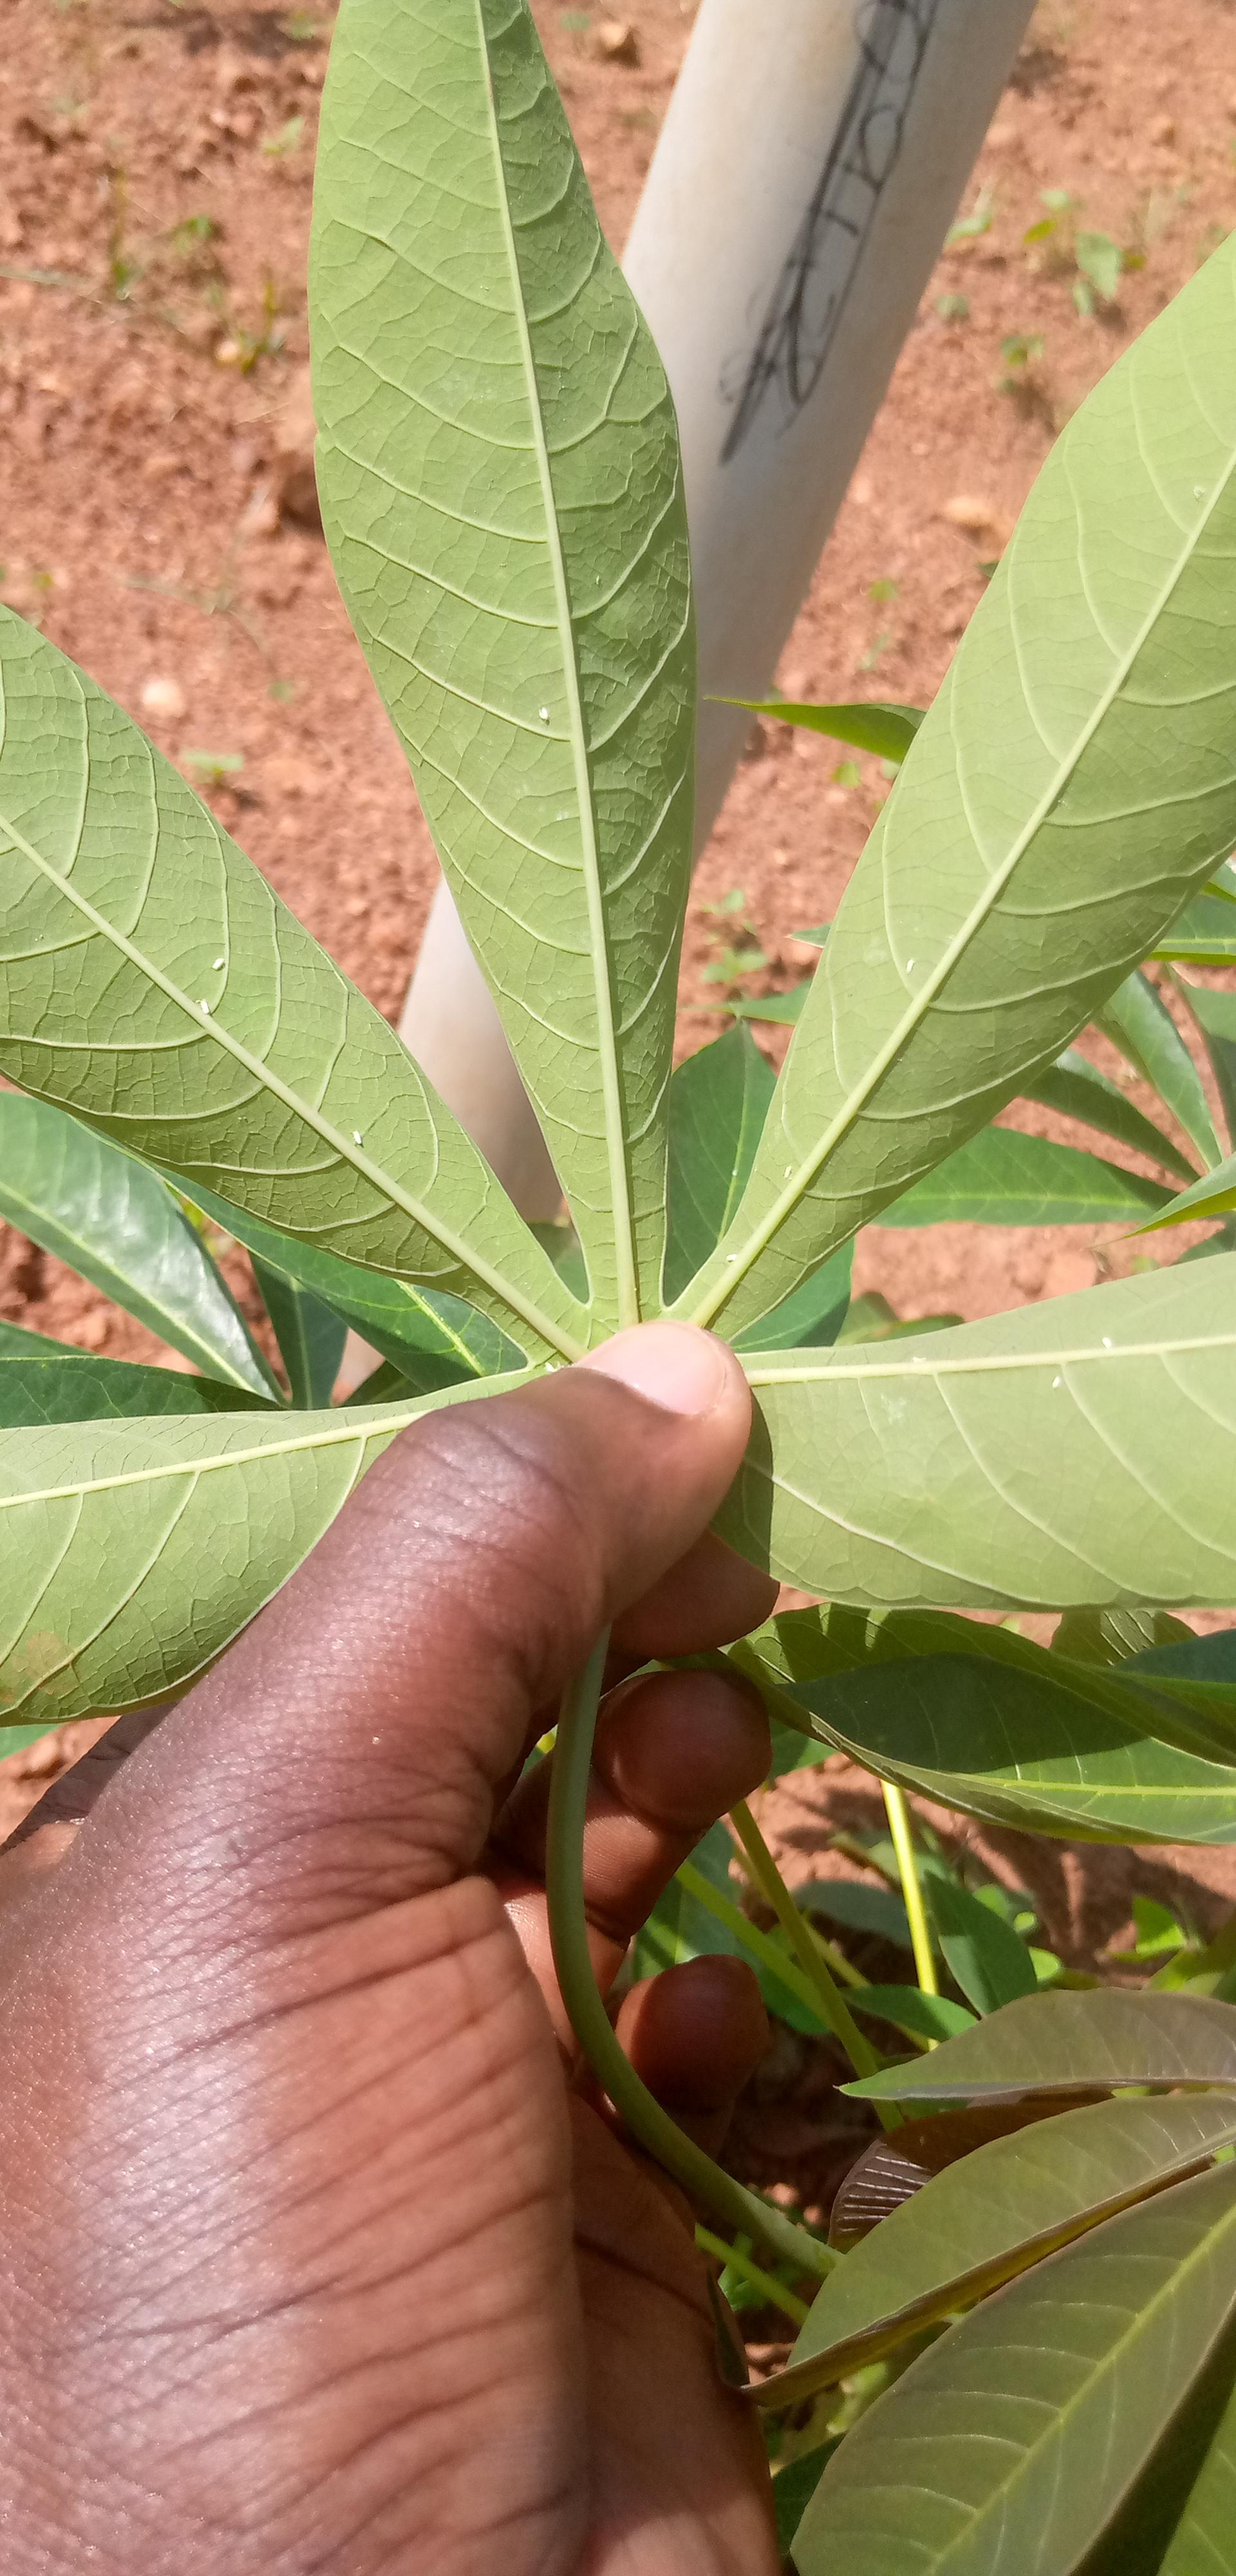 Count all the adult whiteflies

9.